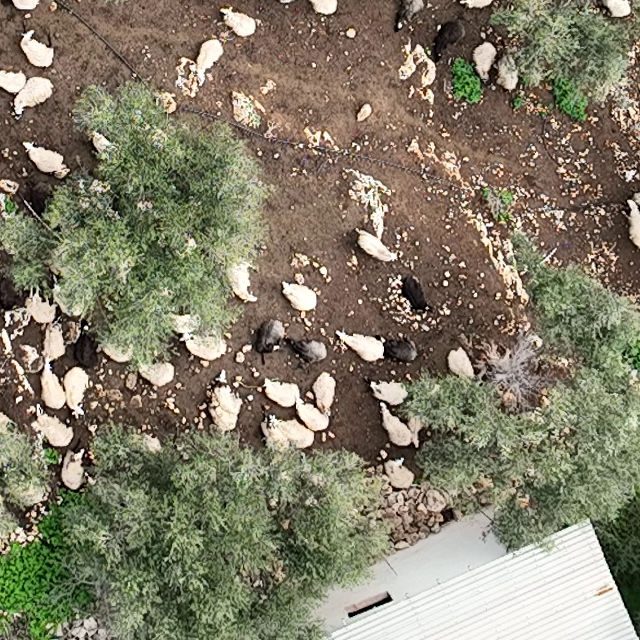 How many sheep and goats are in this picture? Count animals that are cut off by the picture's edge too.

56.